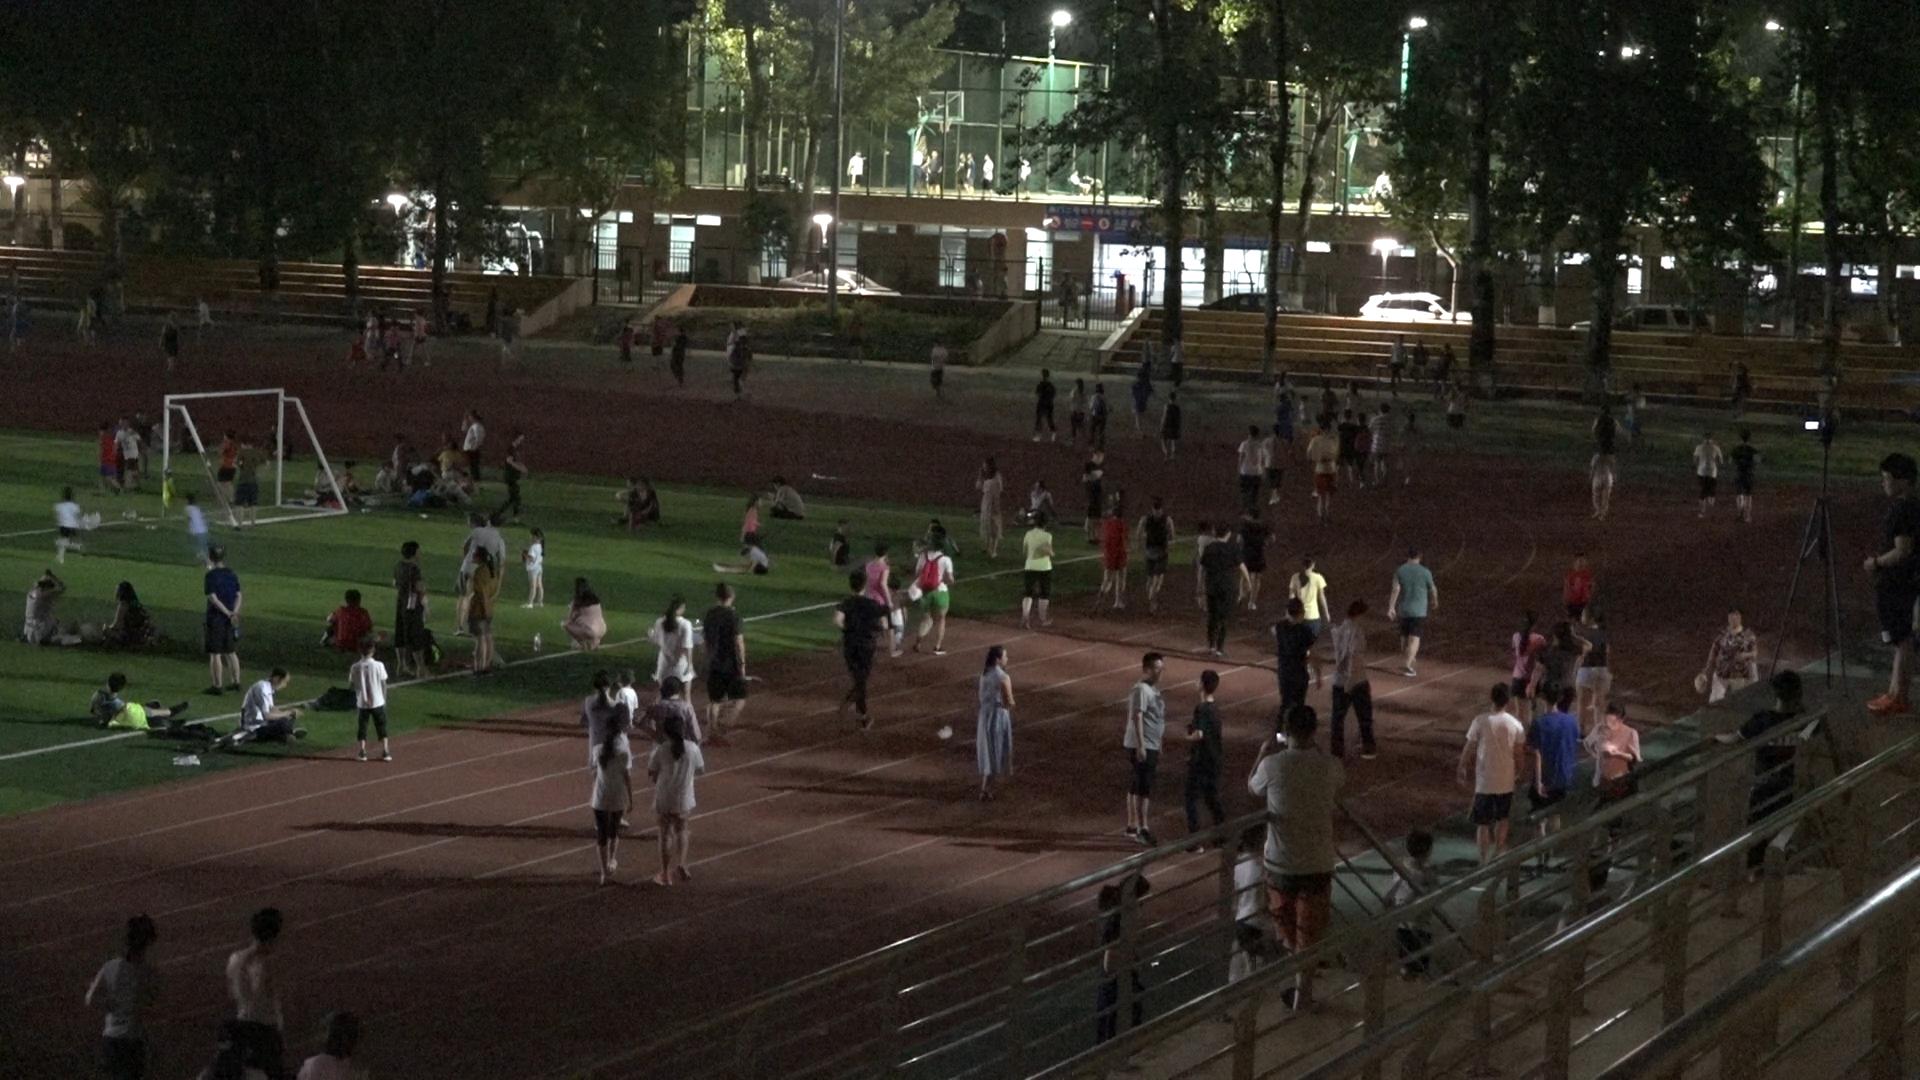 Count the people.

149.